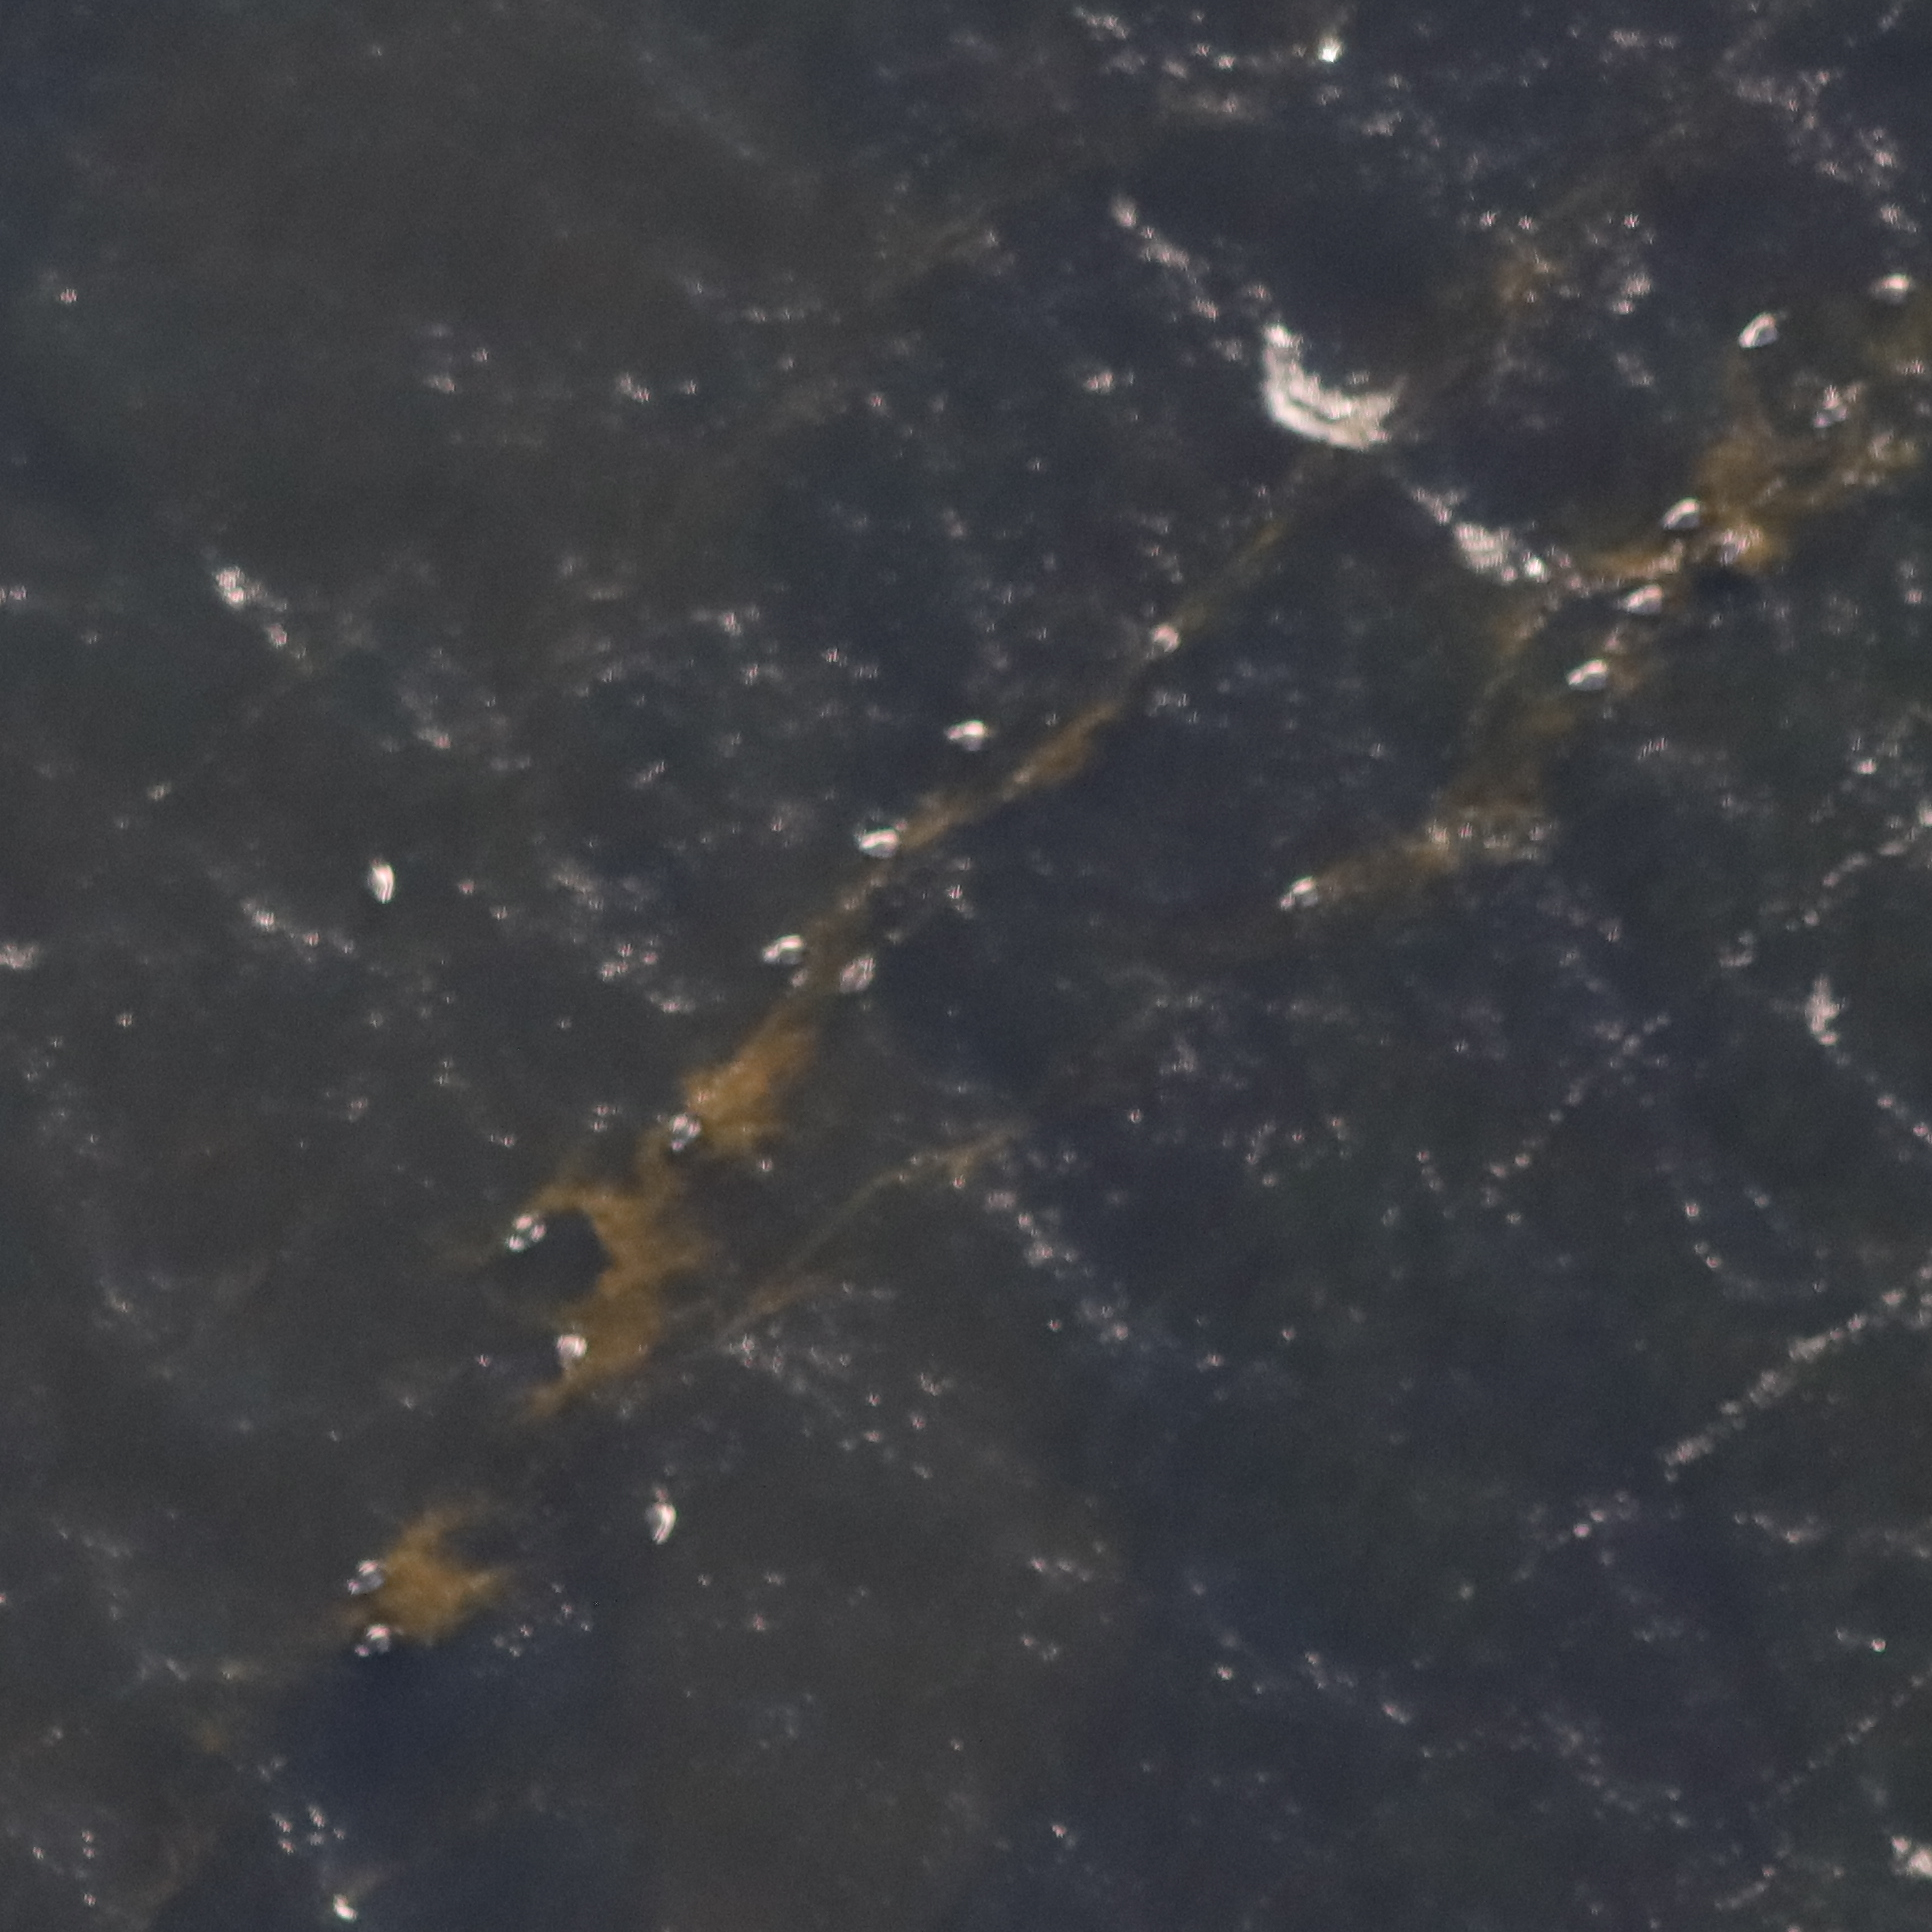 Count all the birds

20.